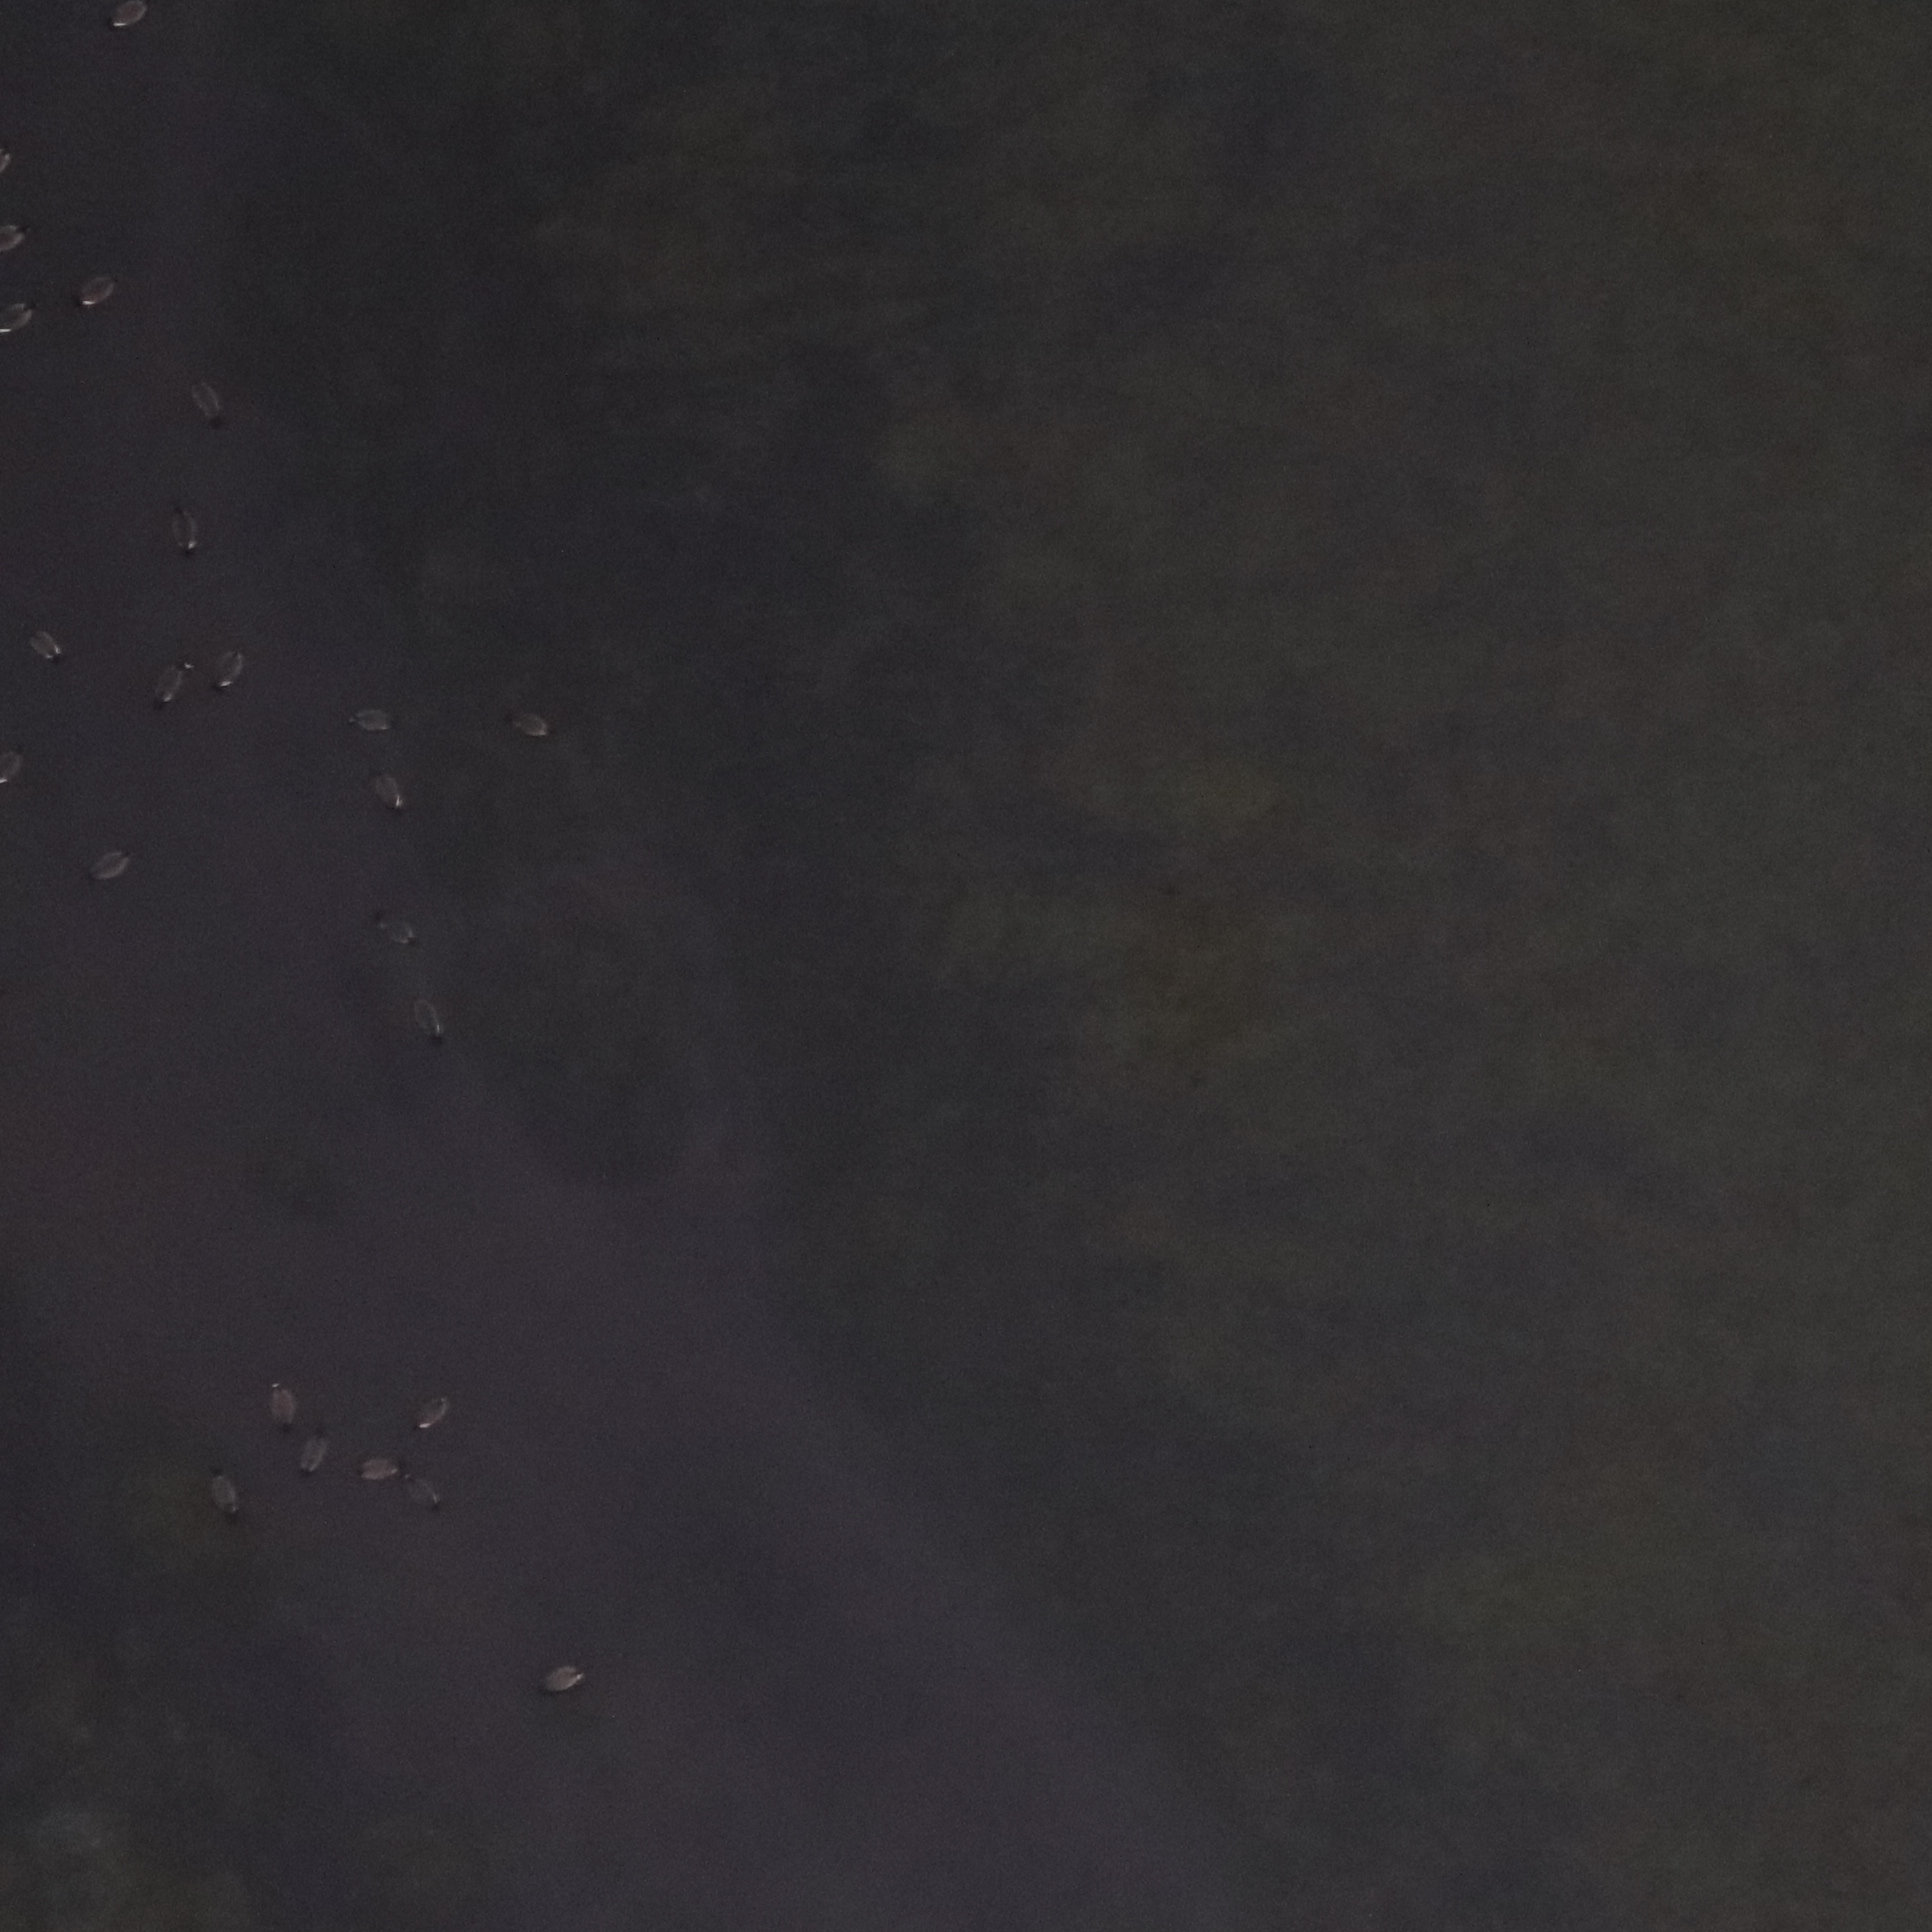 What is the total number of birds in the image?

23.